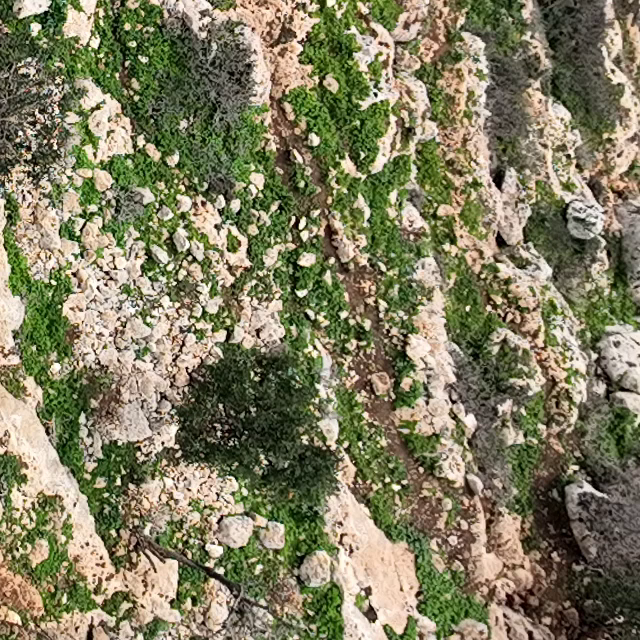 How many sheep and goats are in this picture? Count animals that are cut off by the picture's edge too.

0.